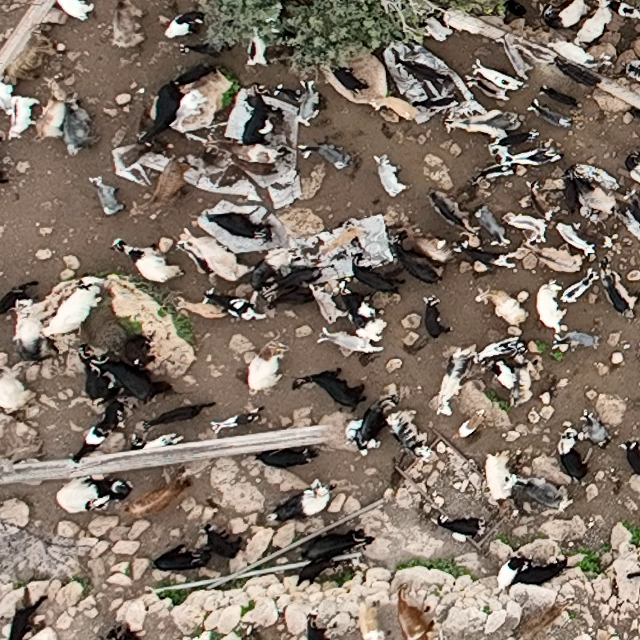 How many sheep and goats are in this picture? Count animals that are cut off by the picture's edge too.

110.